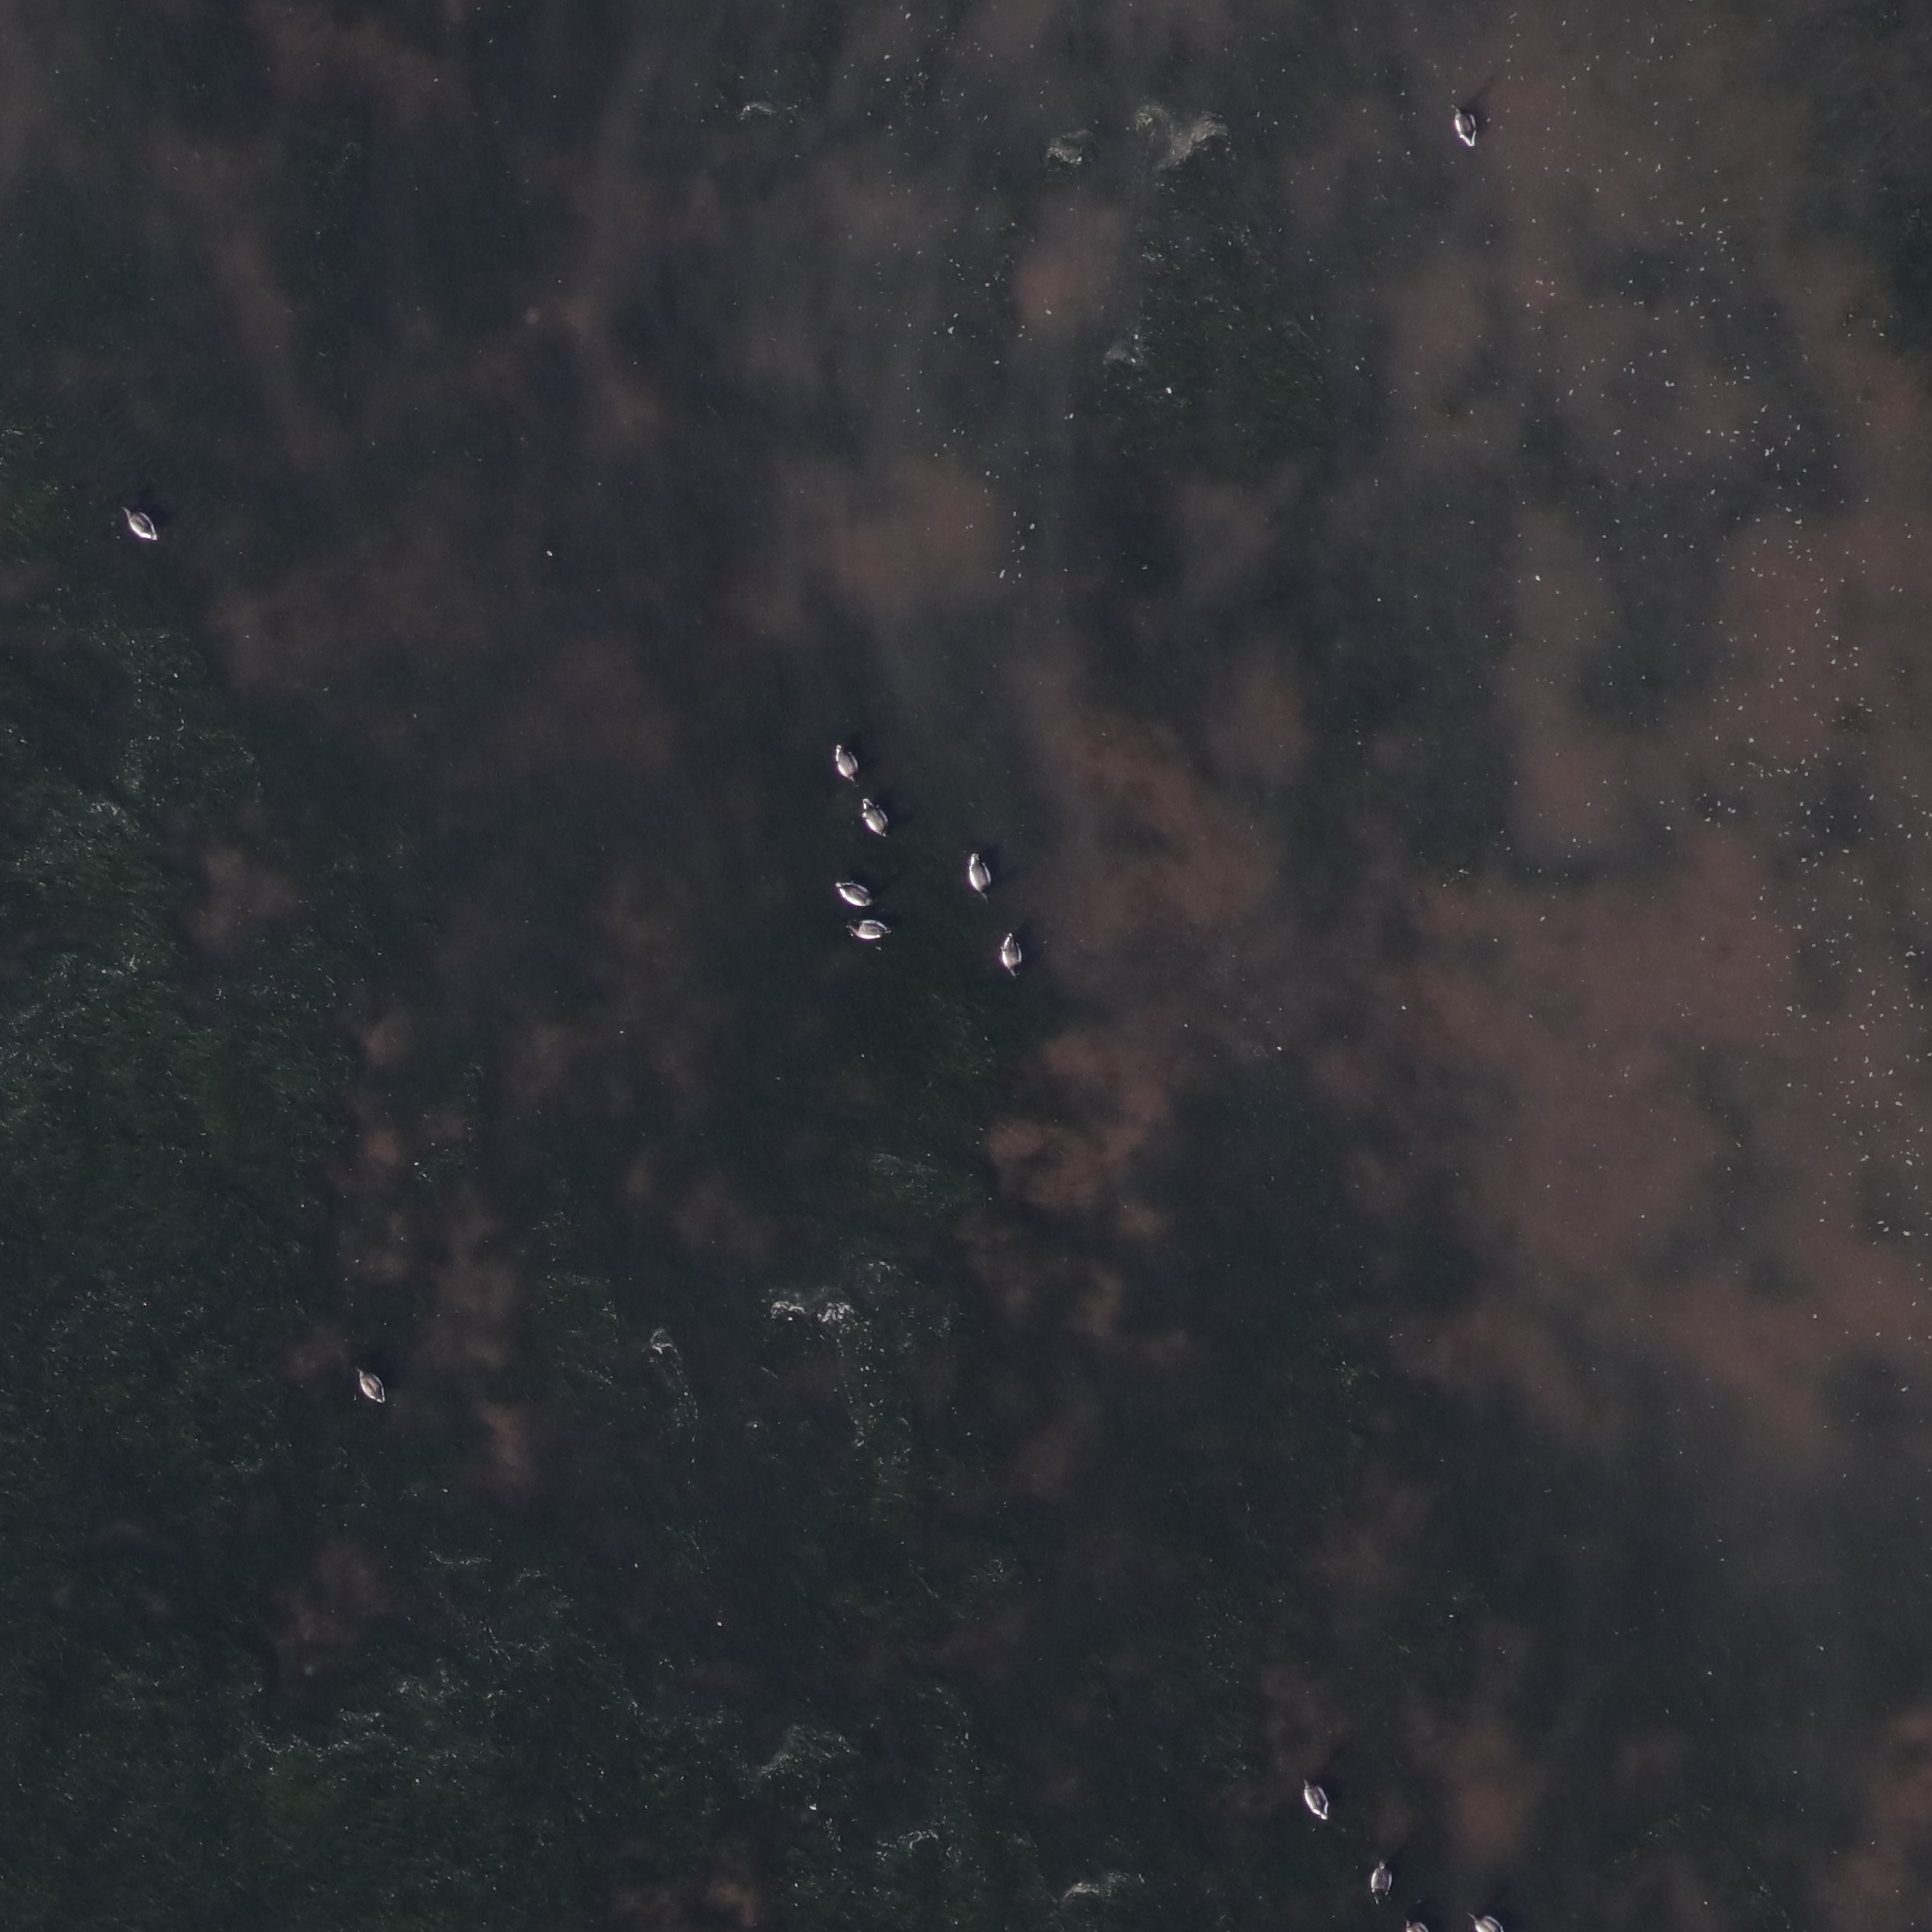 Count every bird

12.